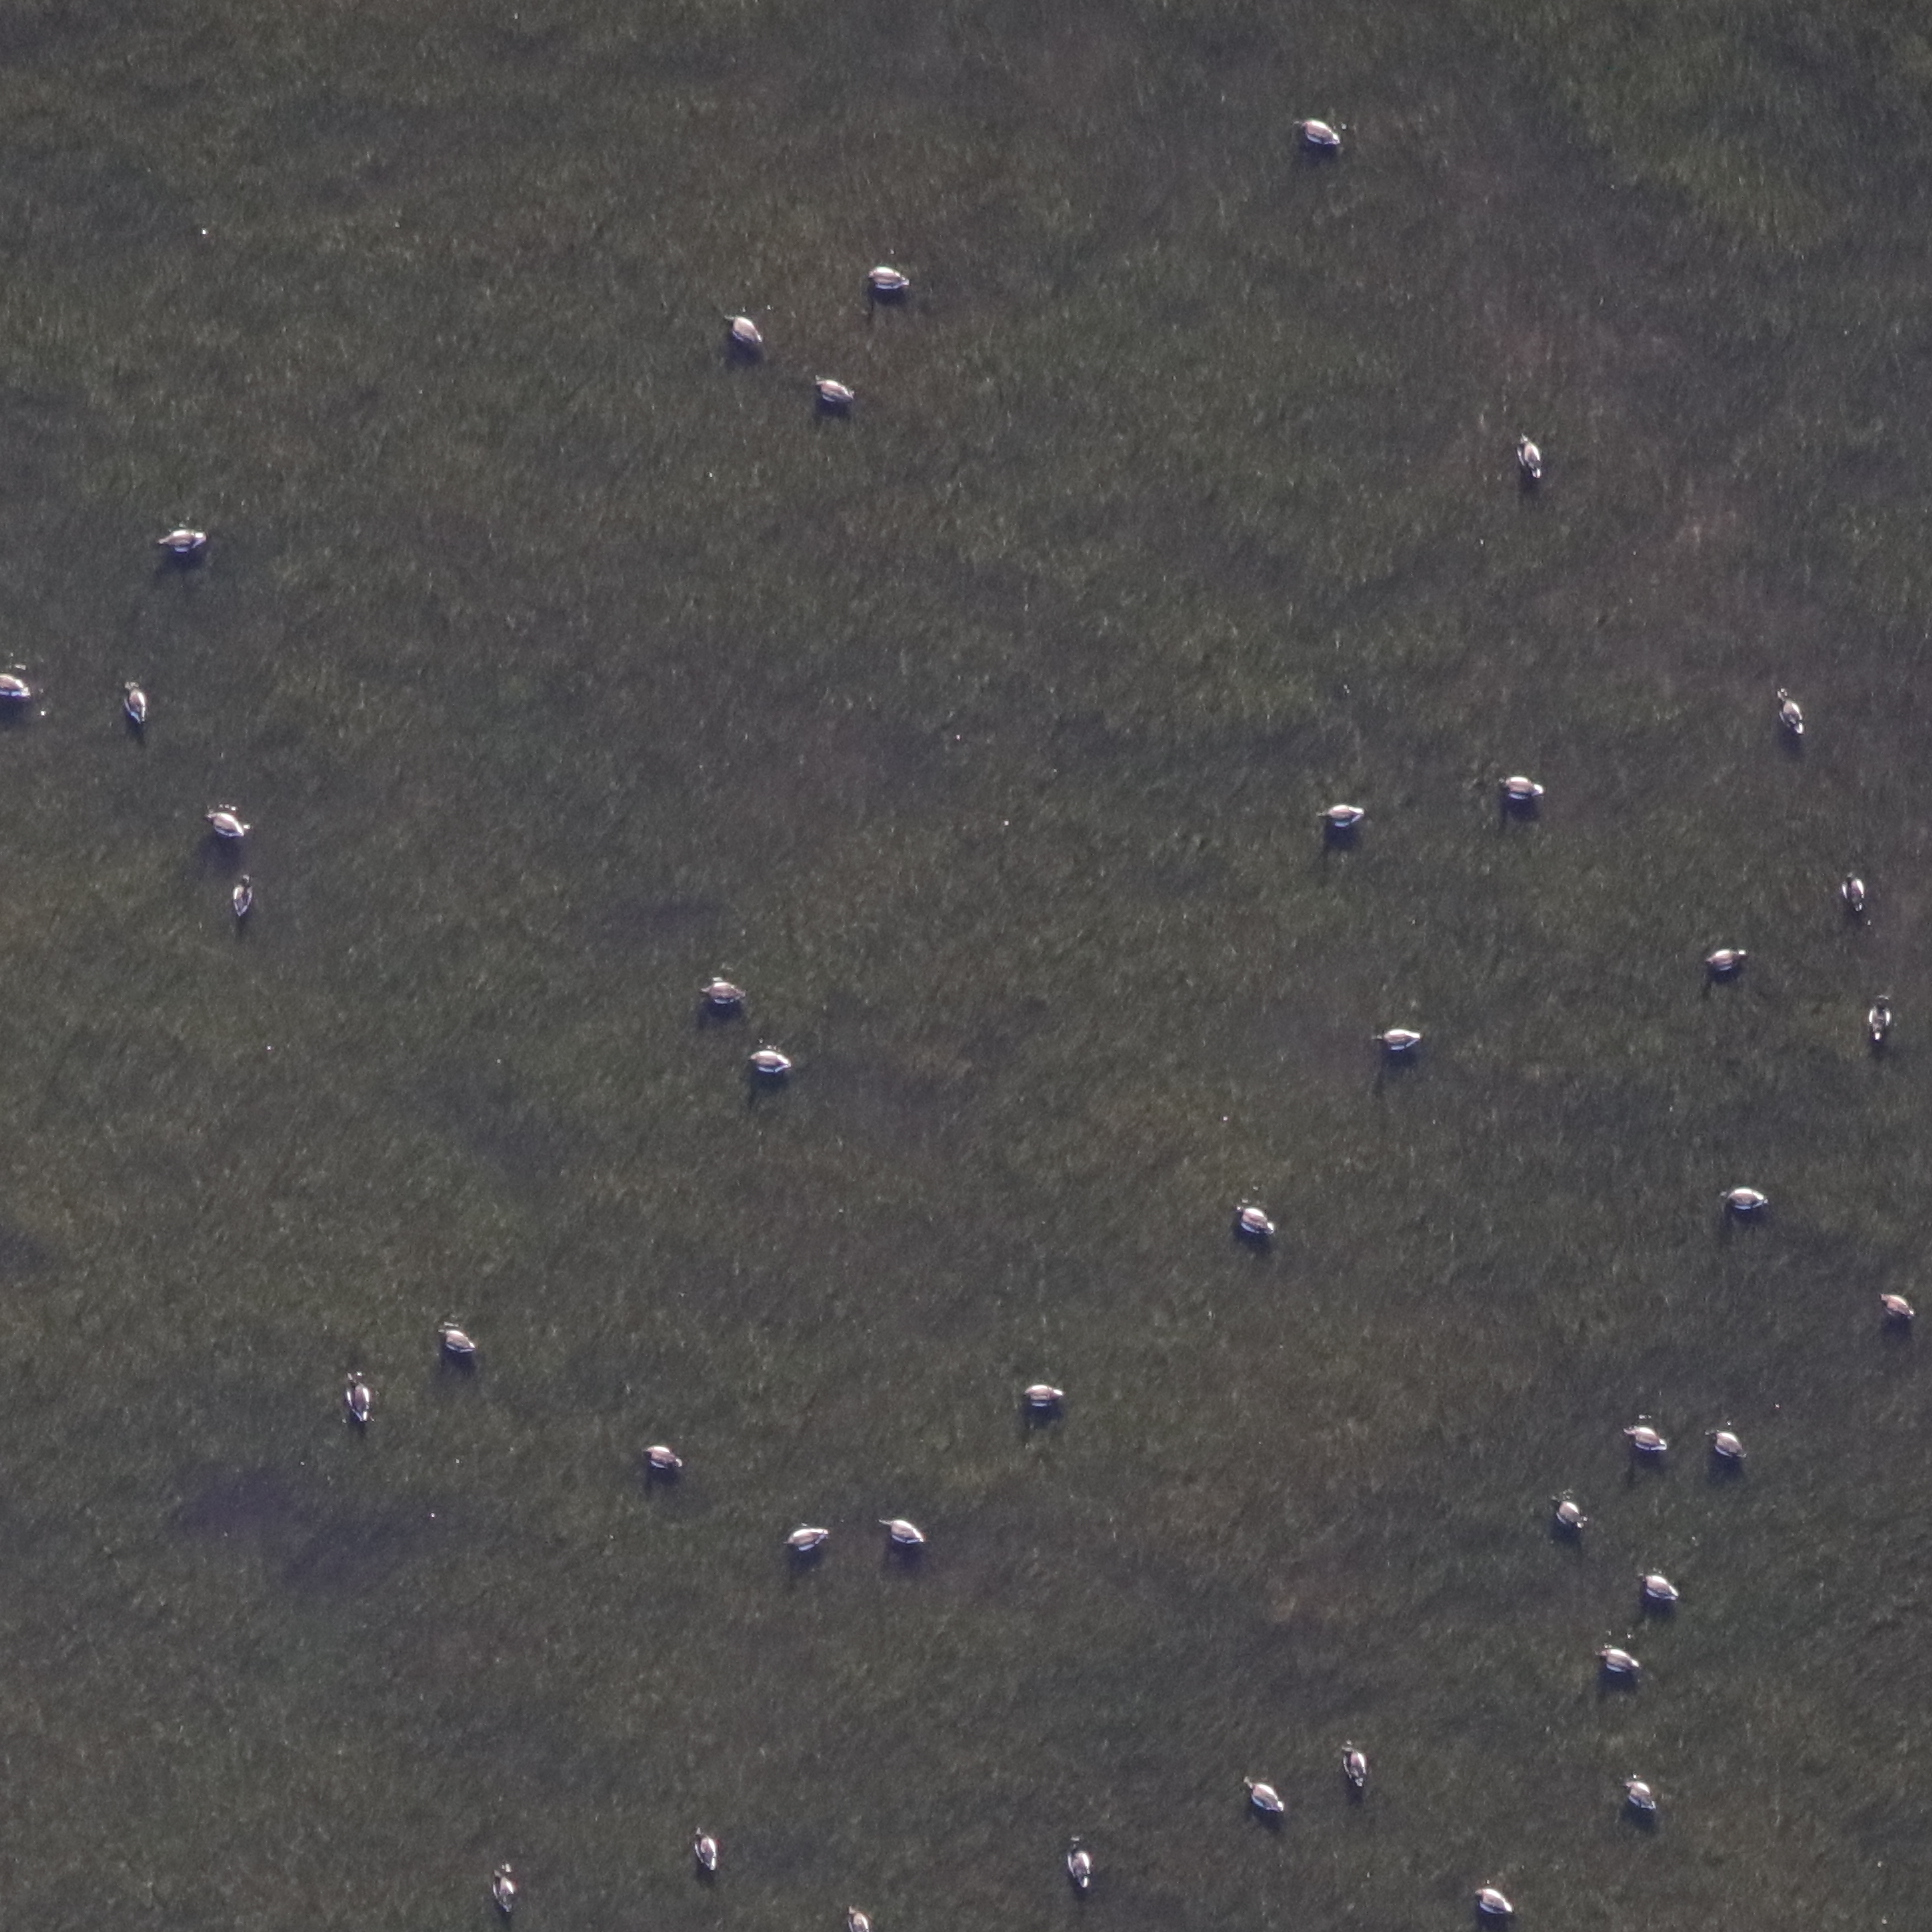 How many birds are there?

41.